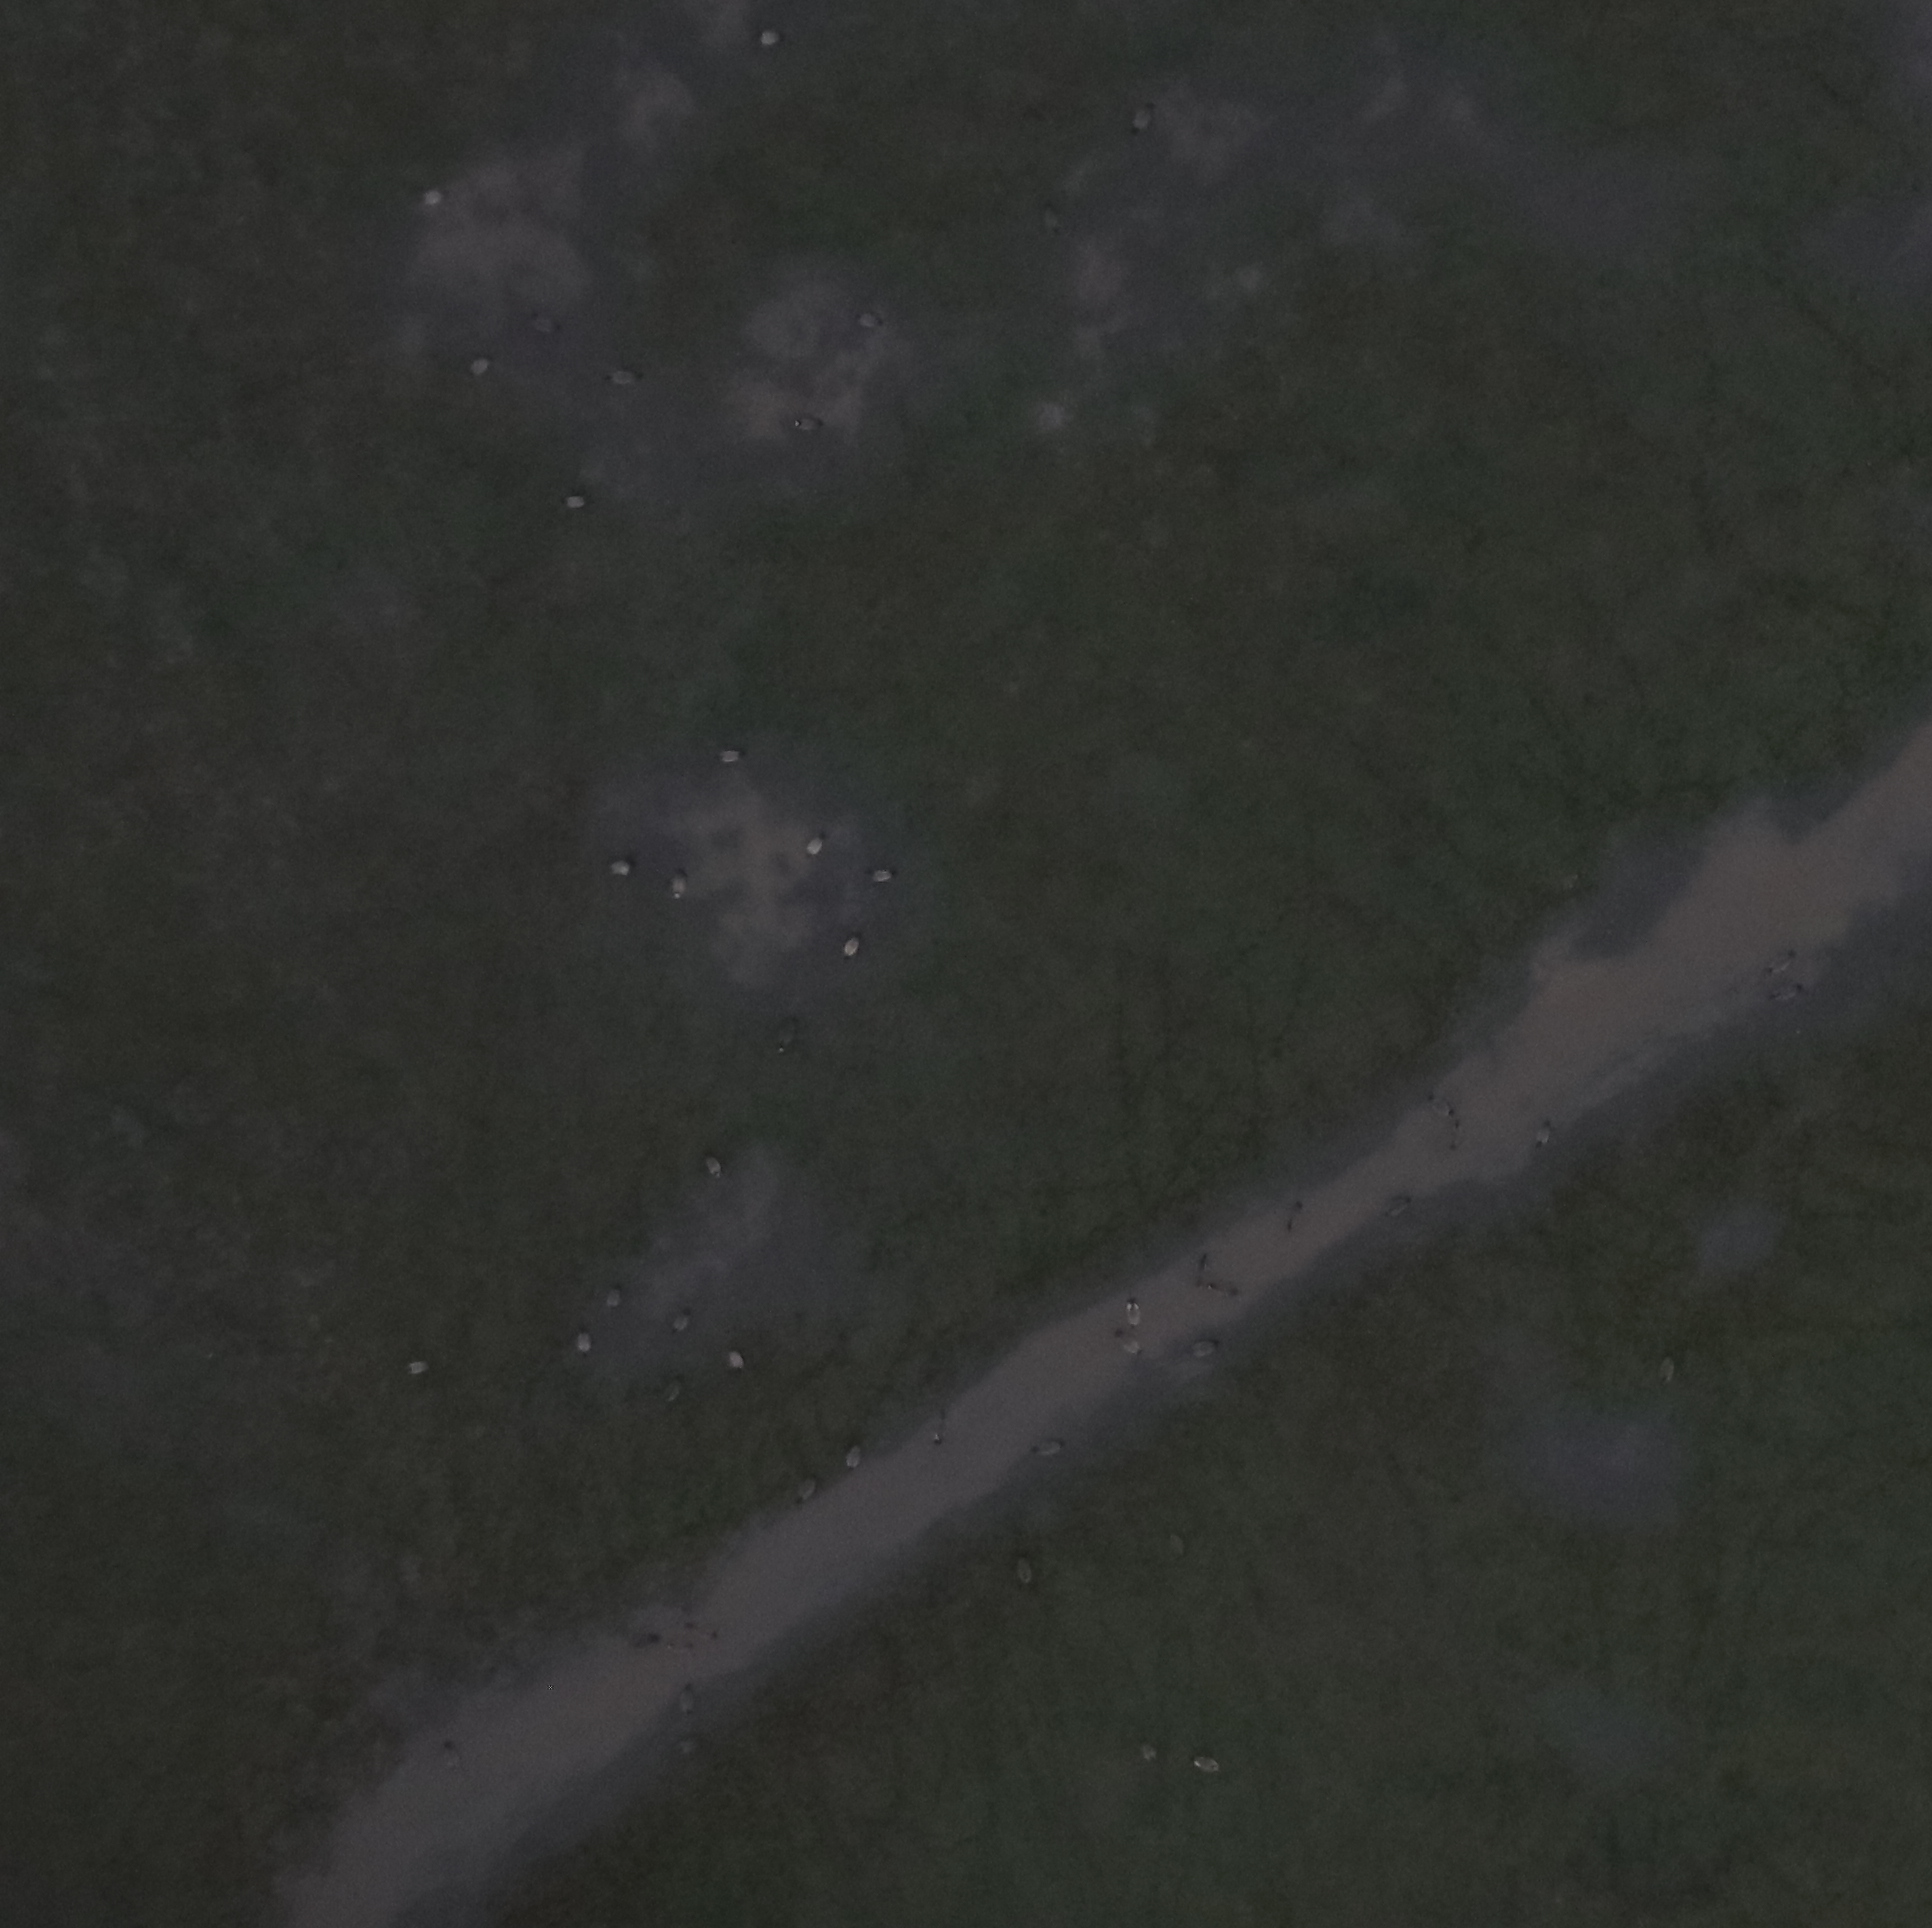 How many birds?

49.